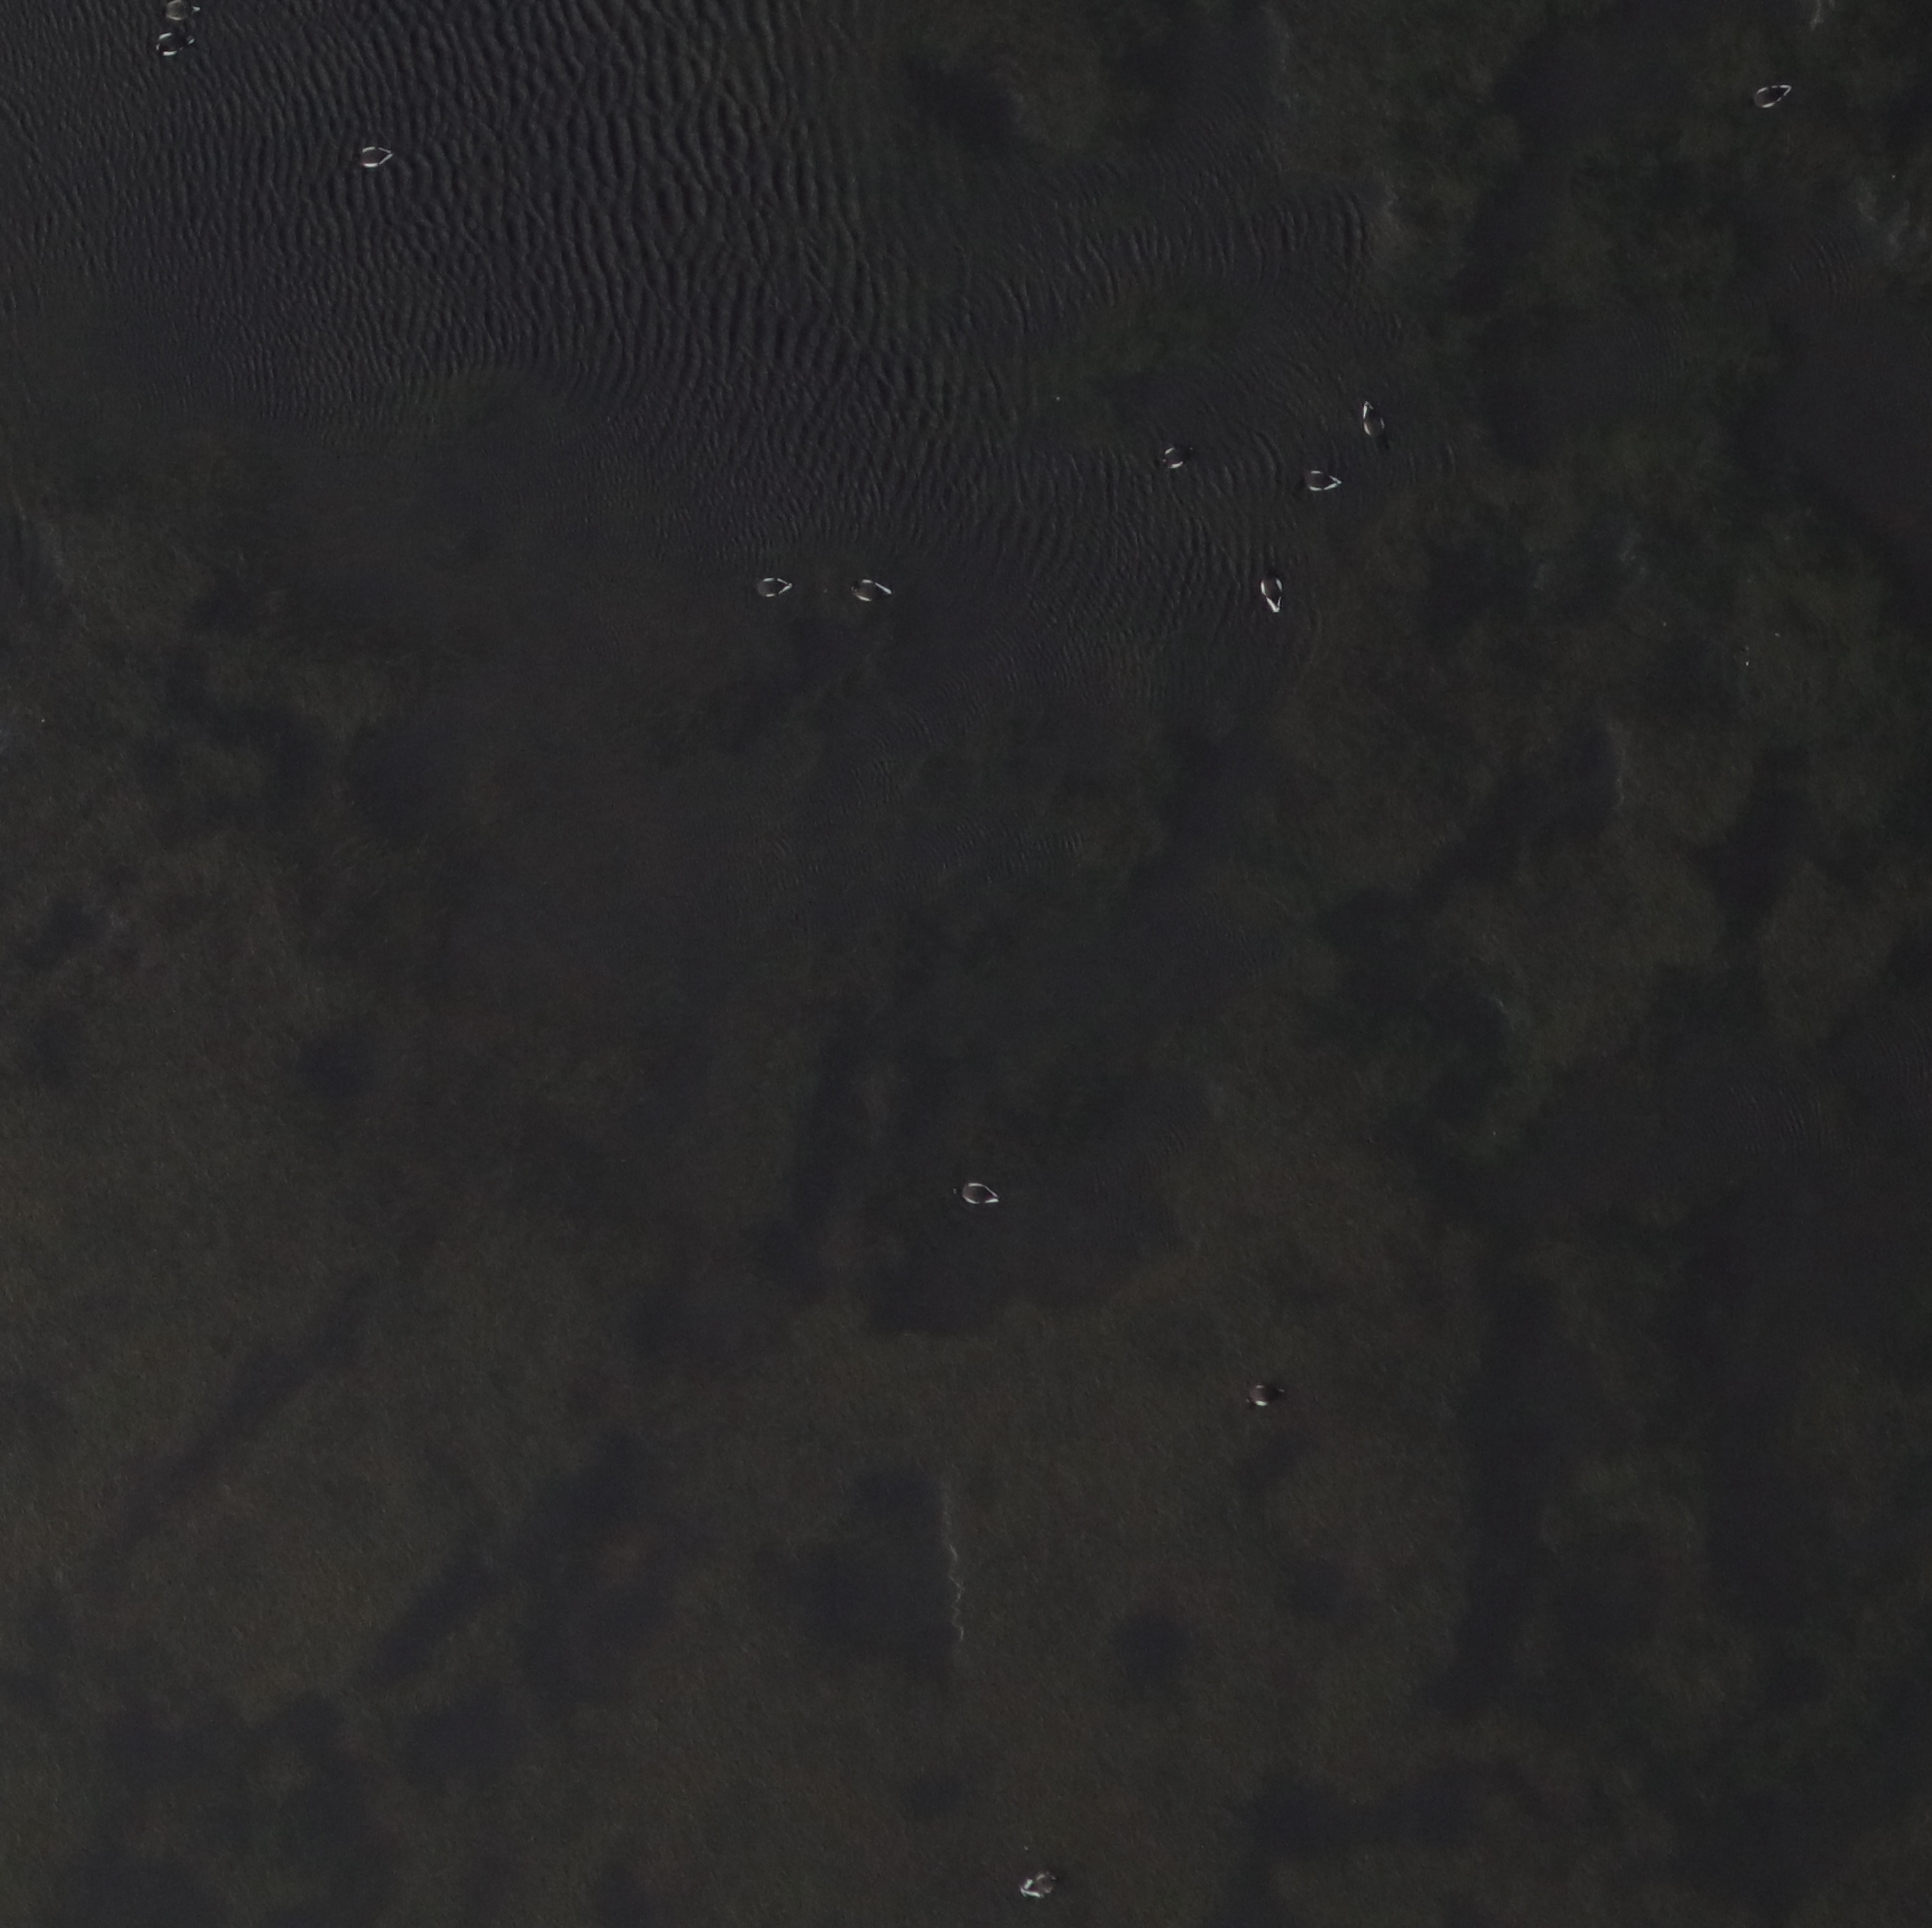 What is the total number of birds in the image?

13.